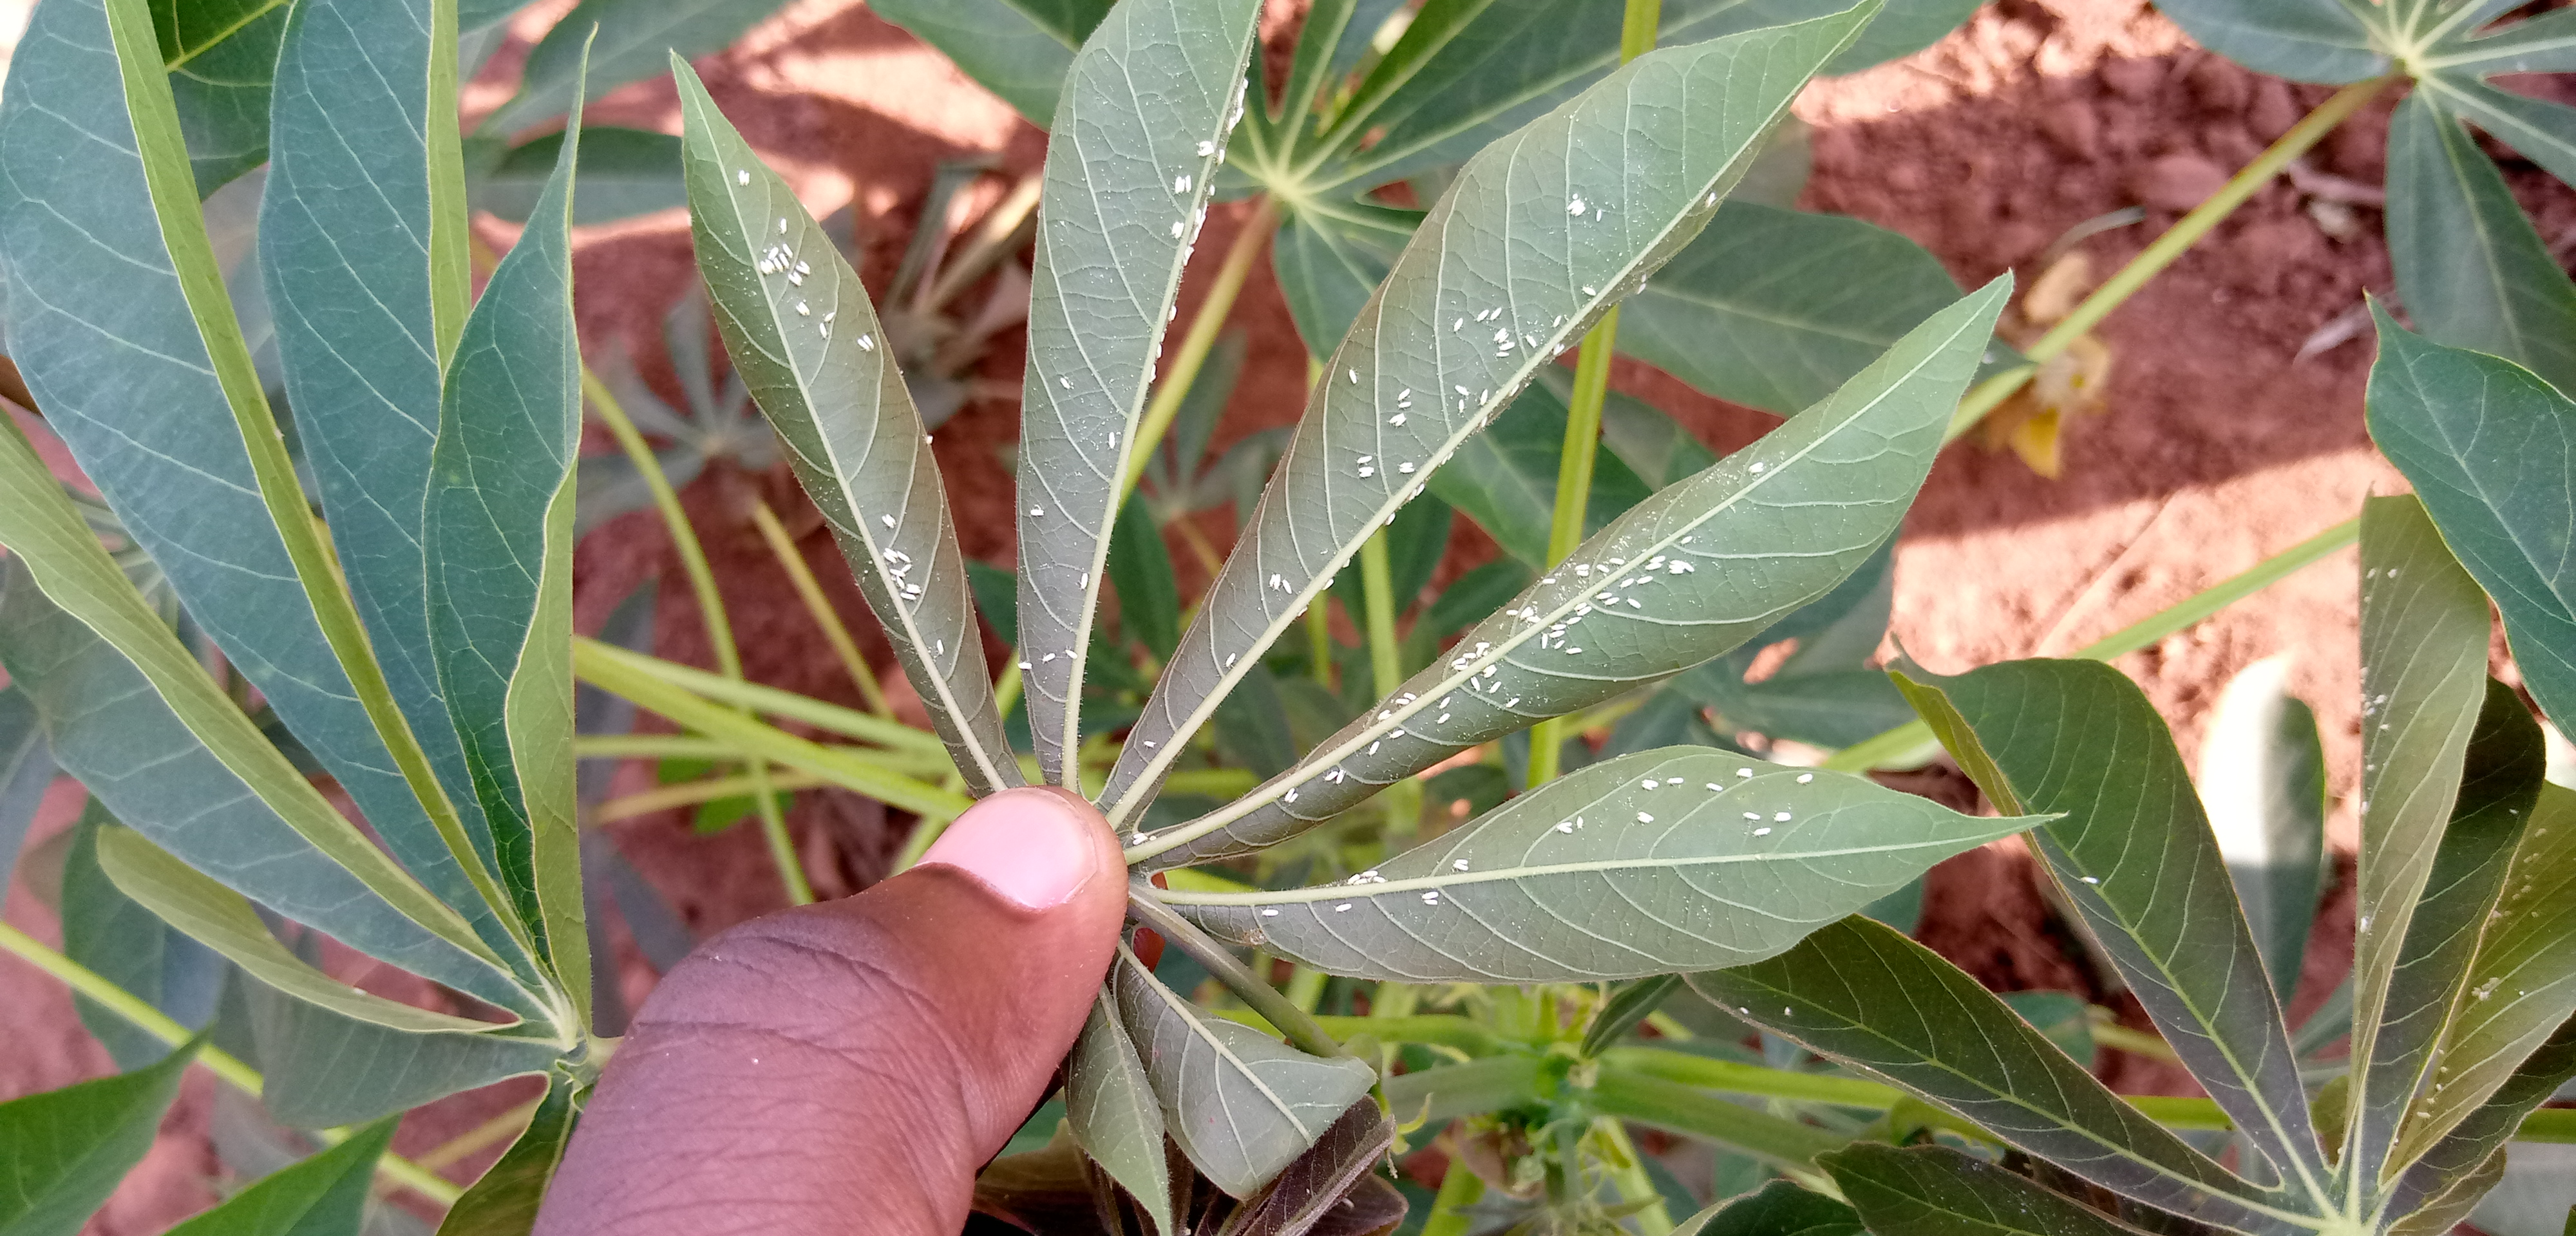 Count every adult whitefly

181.